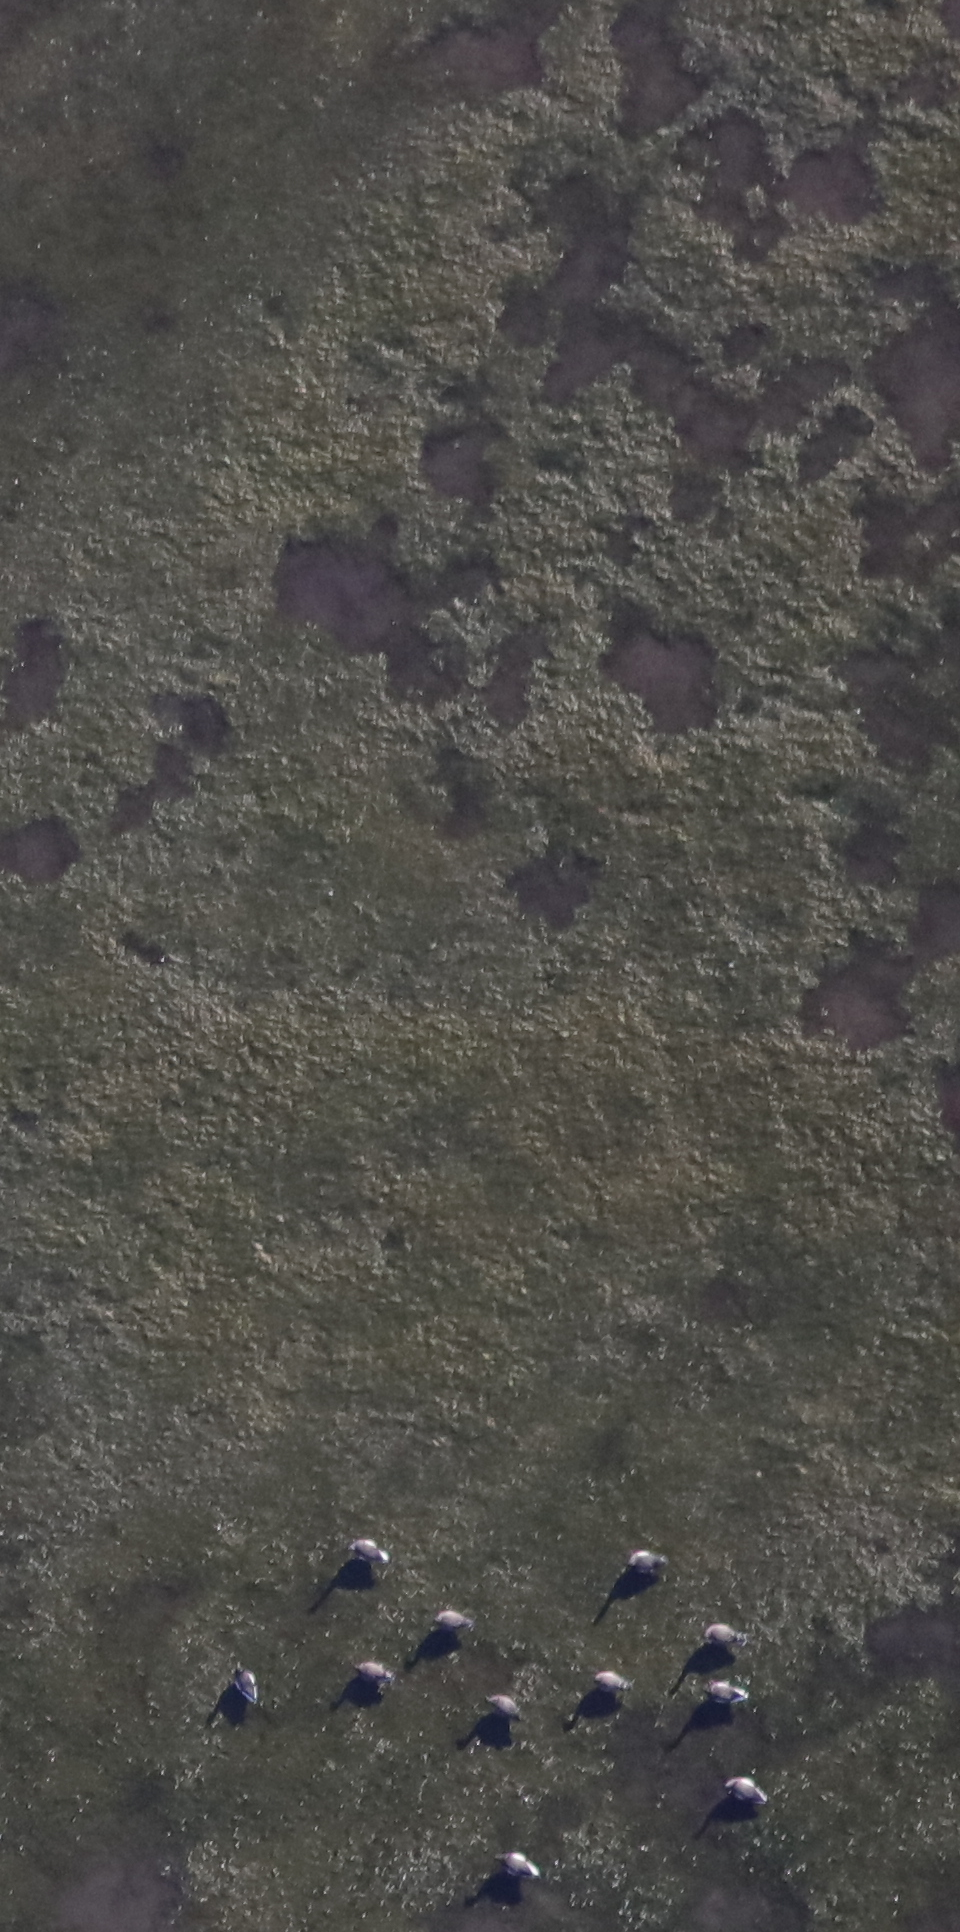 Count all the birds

11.